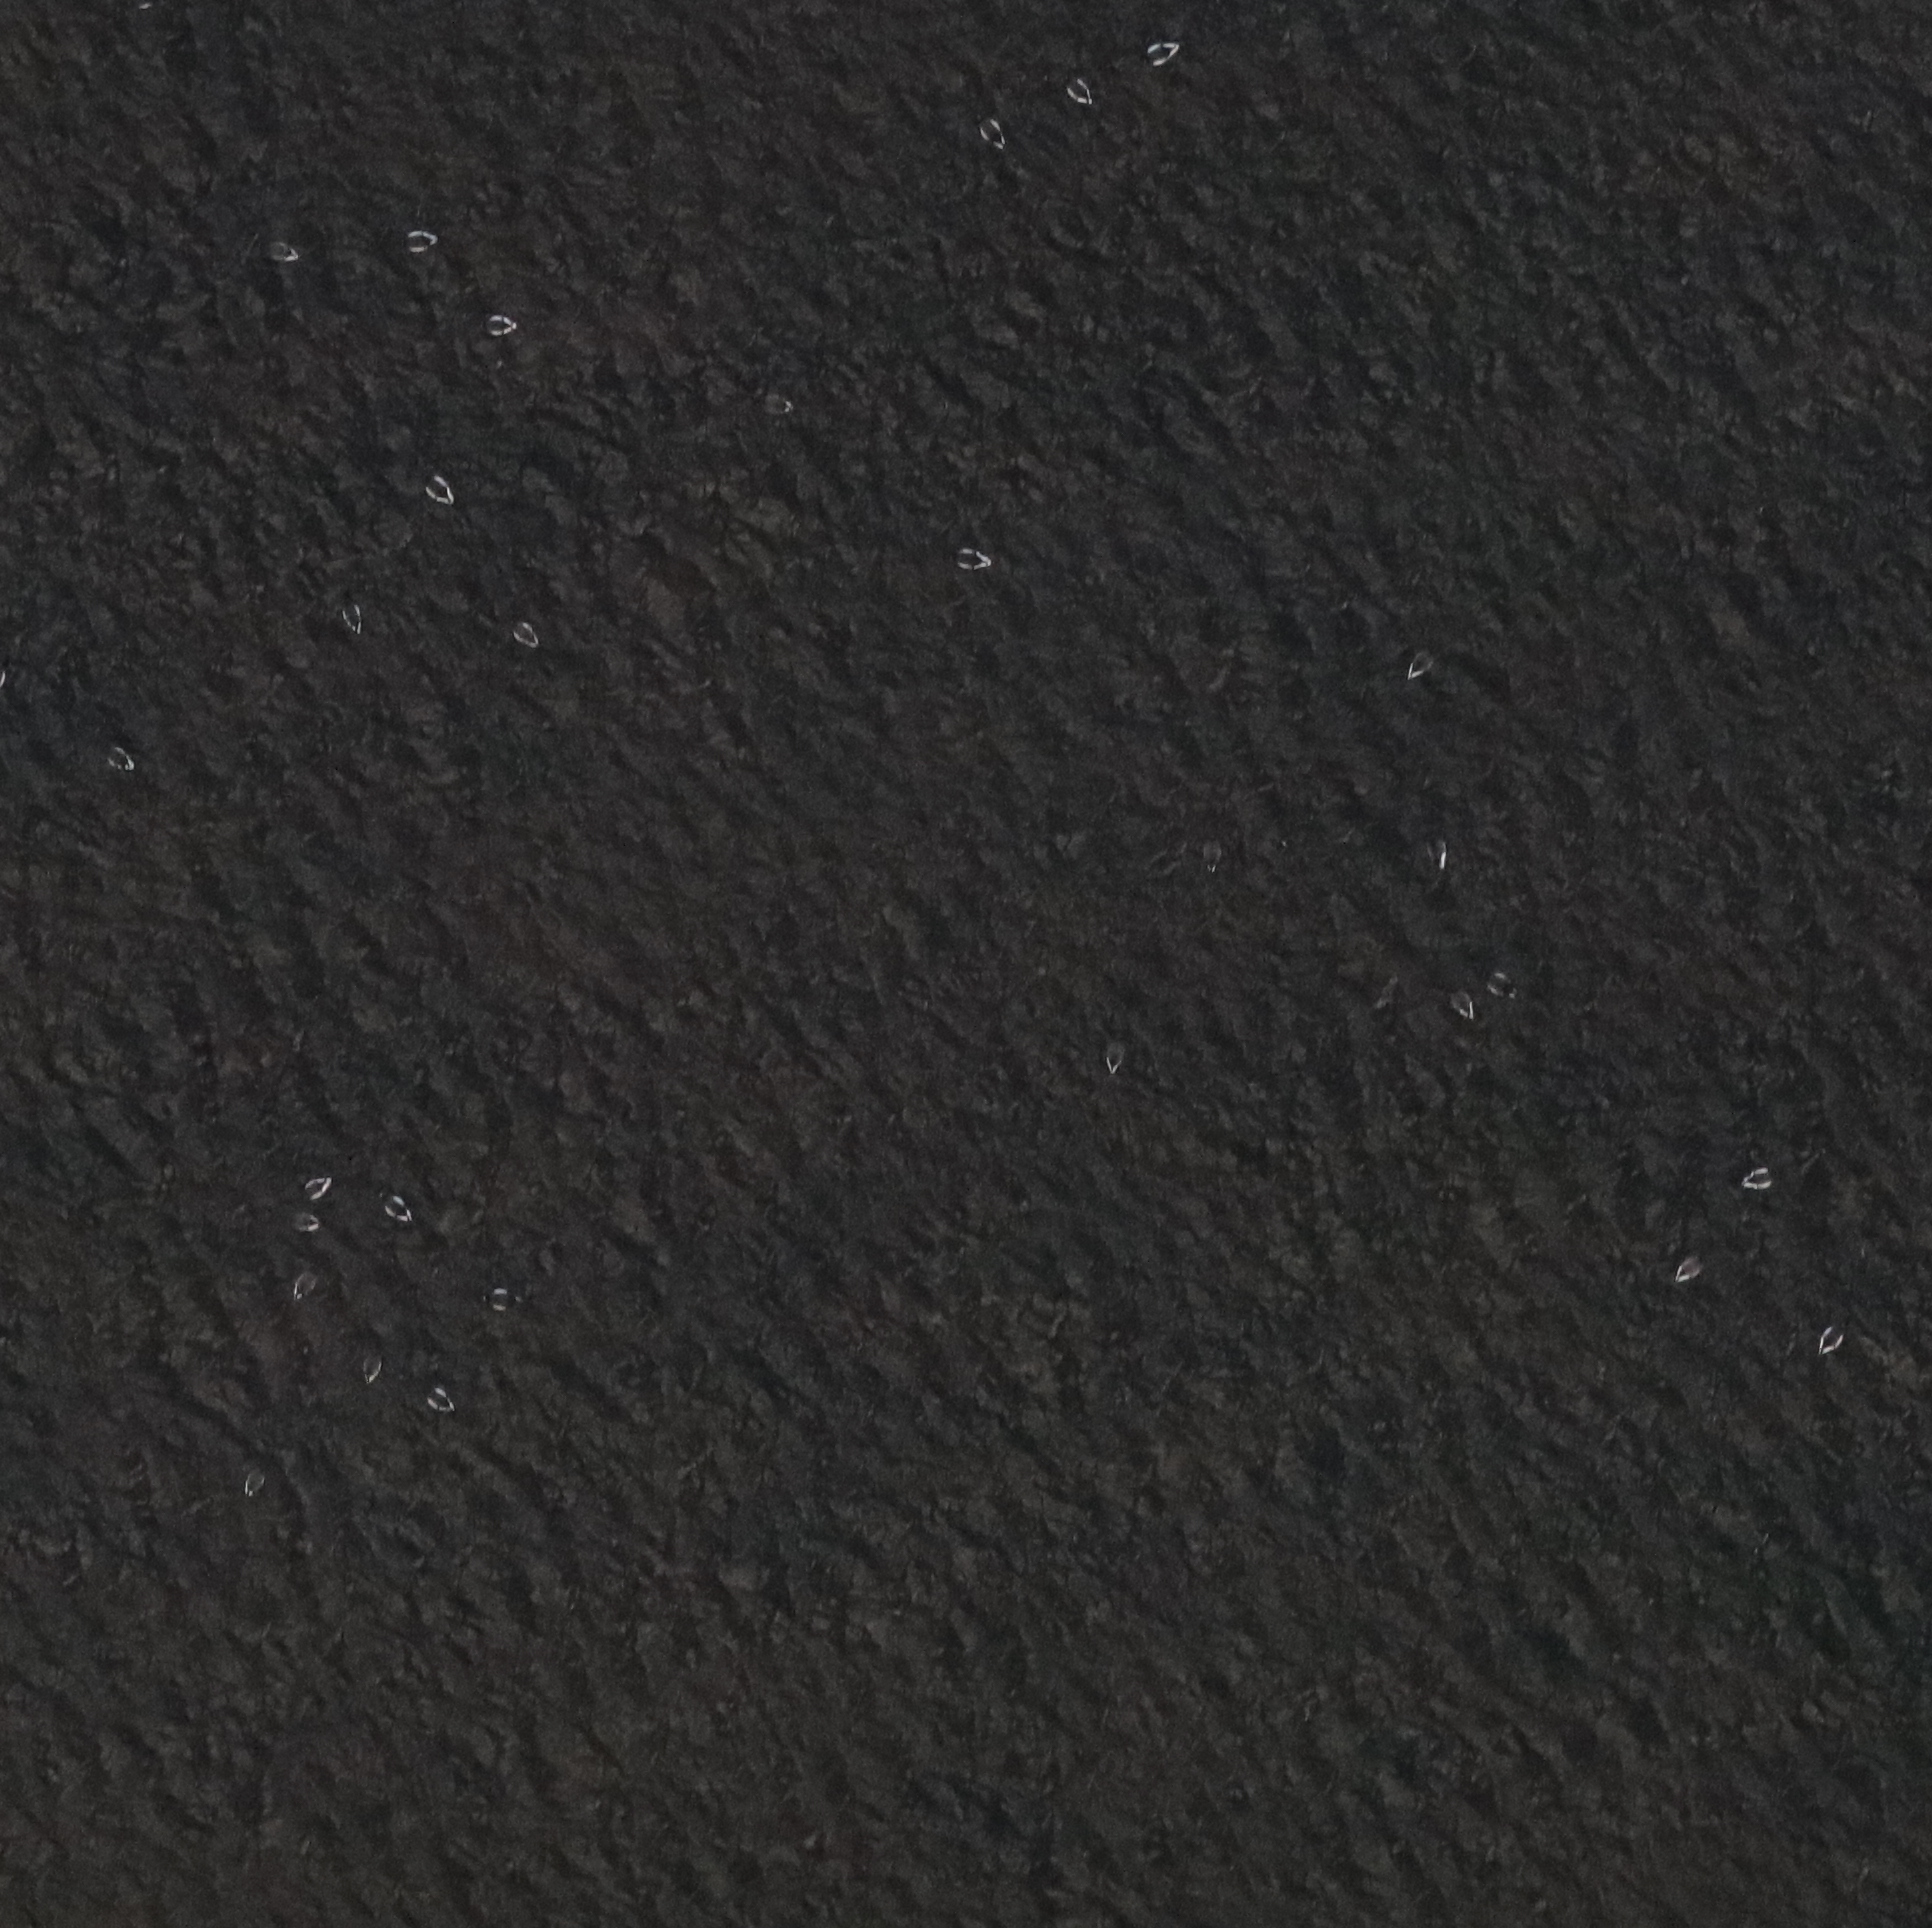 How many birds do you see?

29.